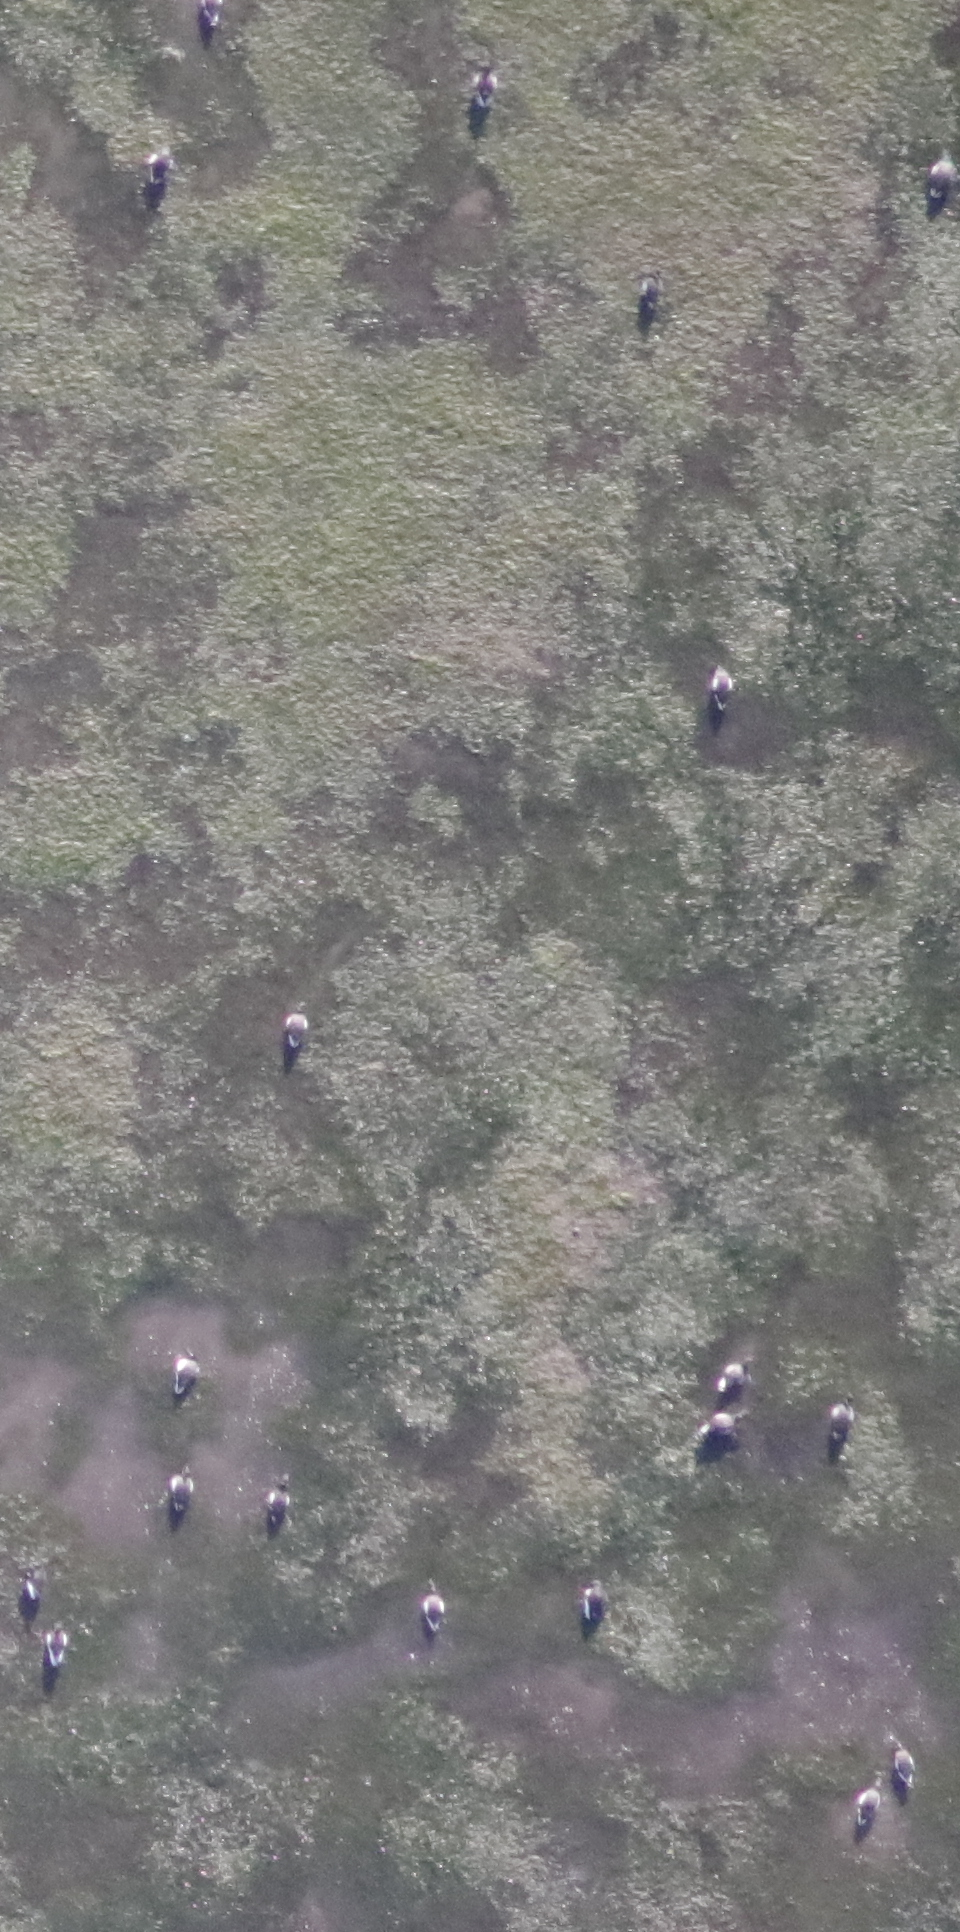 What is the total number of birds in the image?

19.